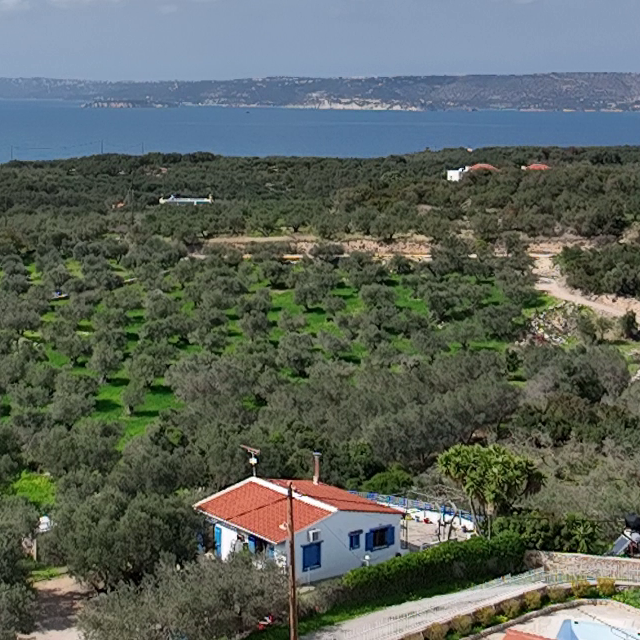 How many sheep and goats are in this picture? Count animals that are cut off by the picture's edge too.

0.